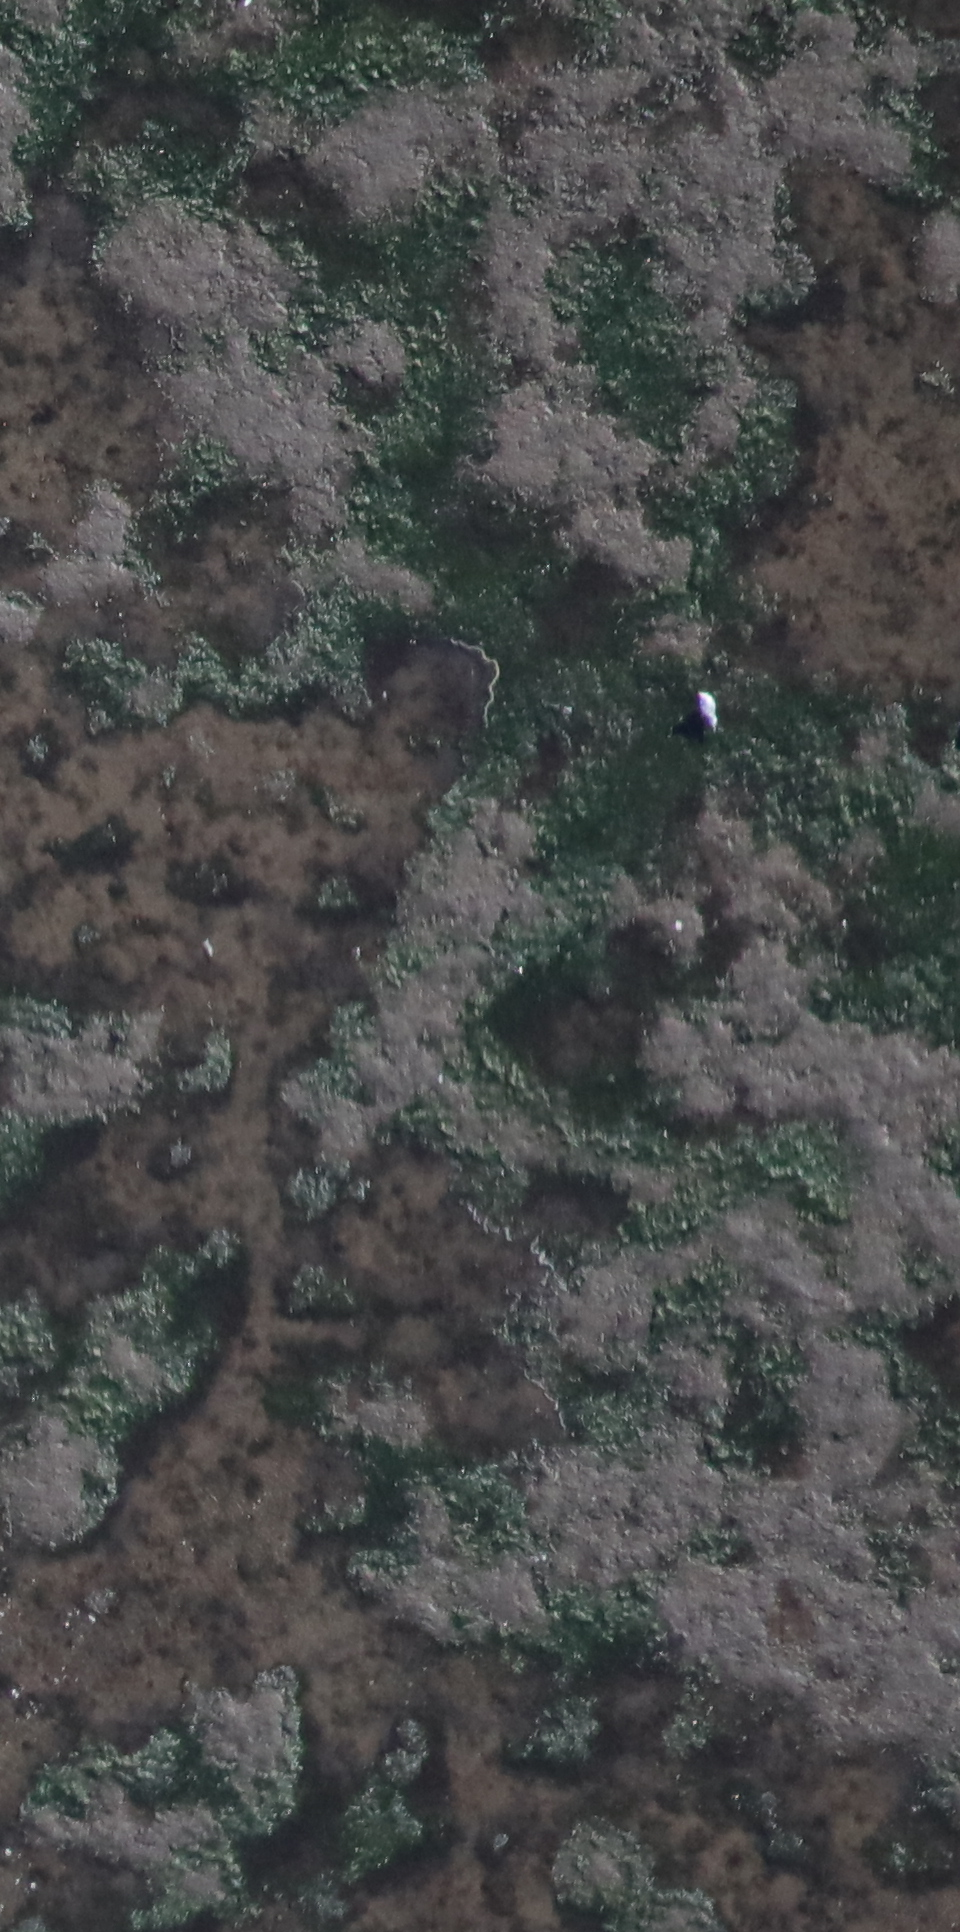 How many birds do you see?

1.